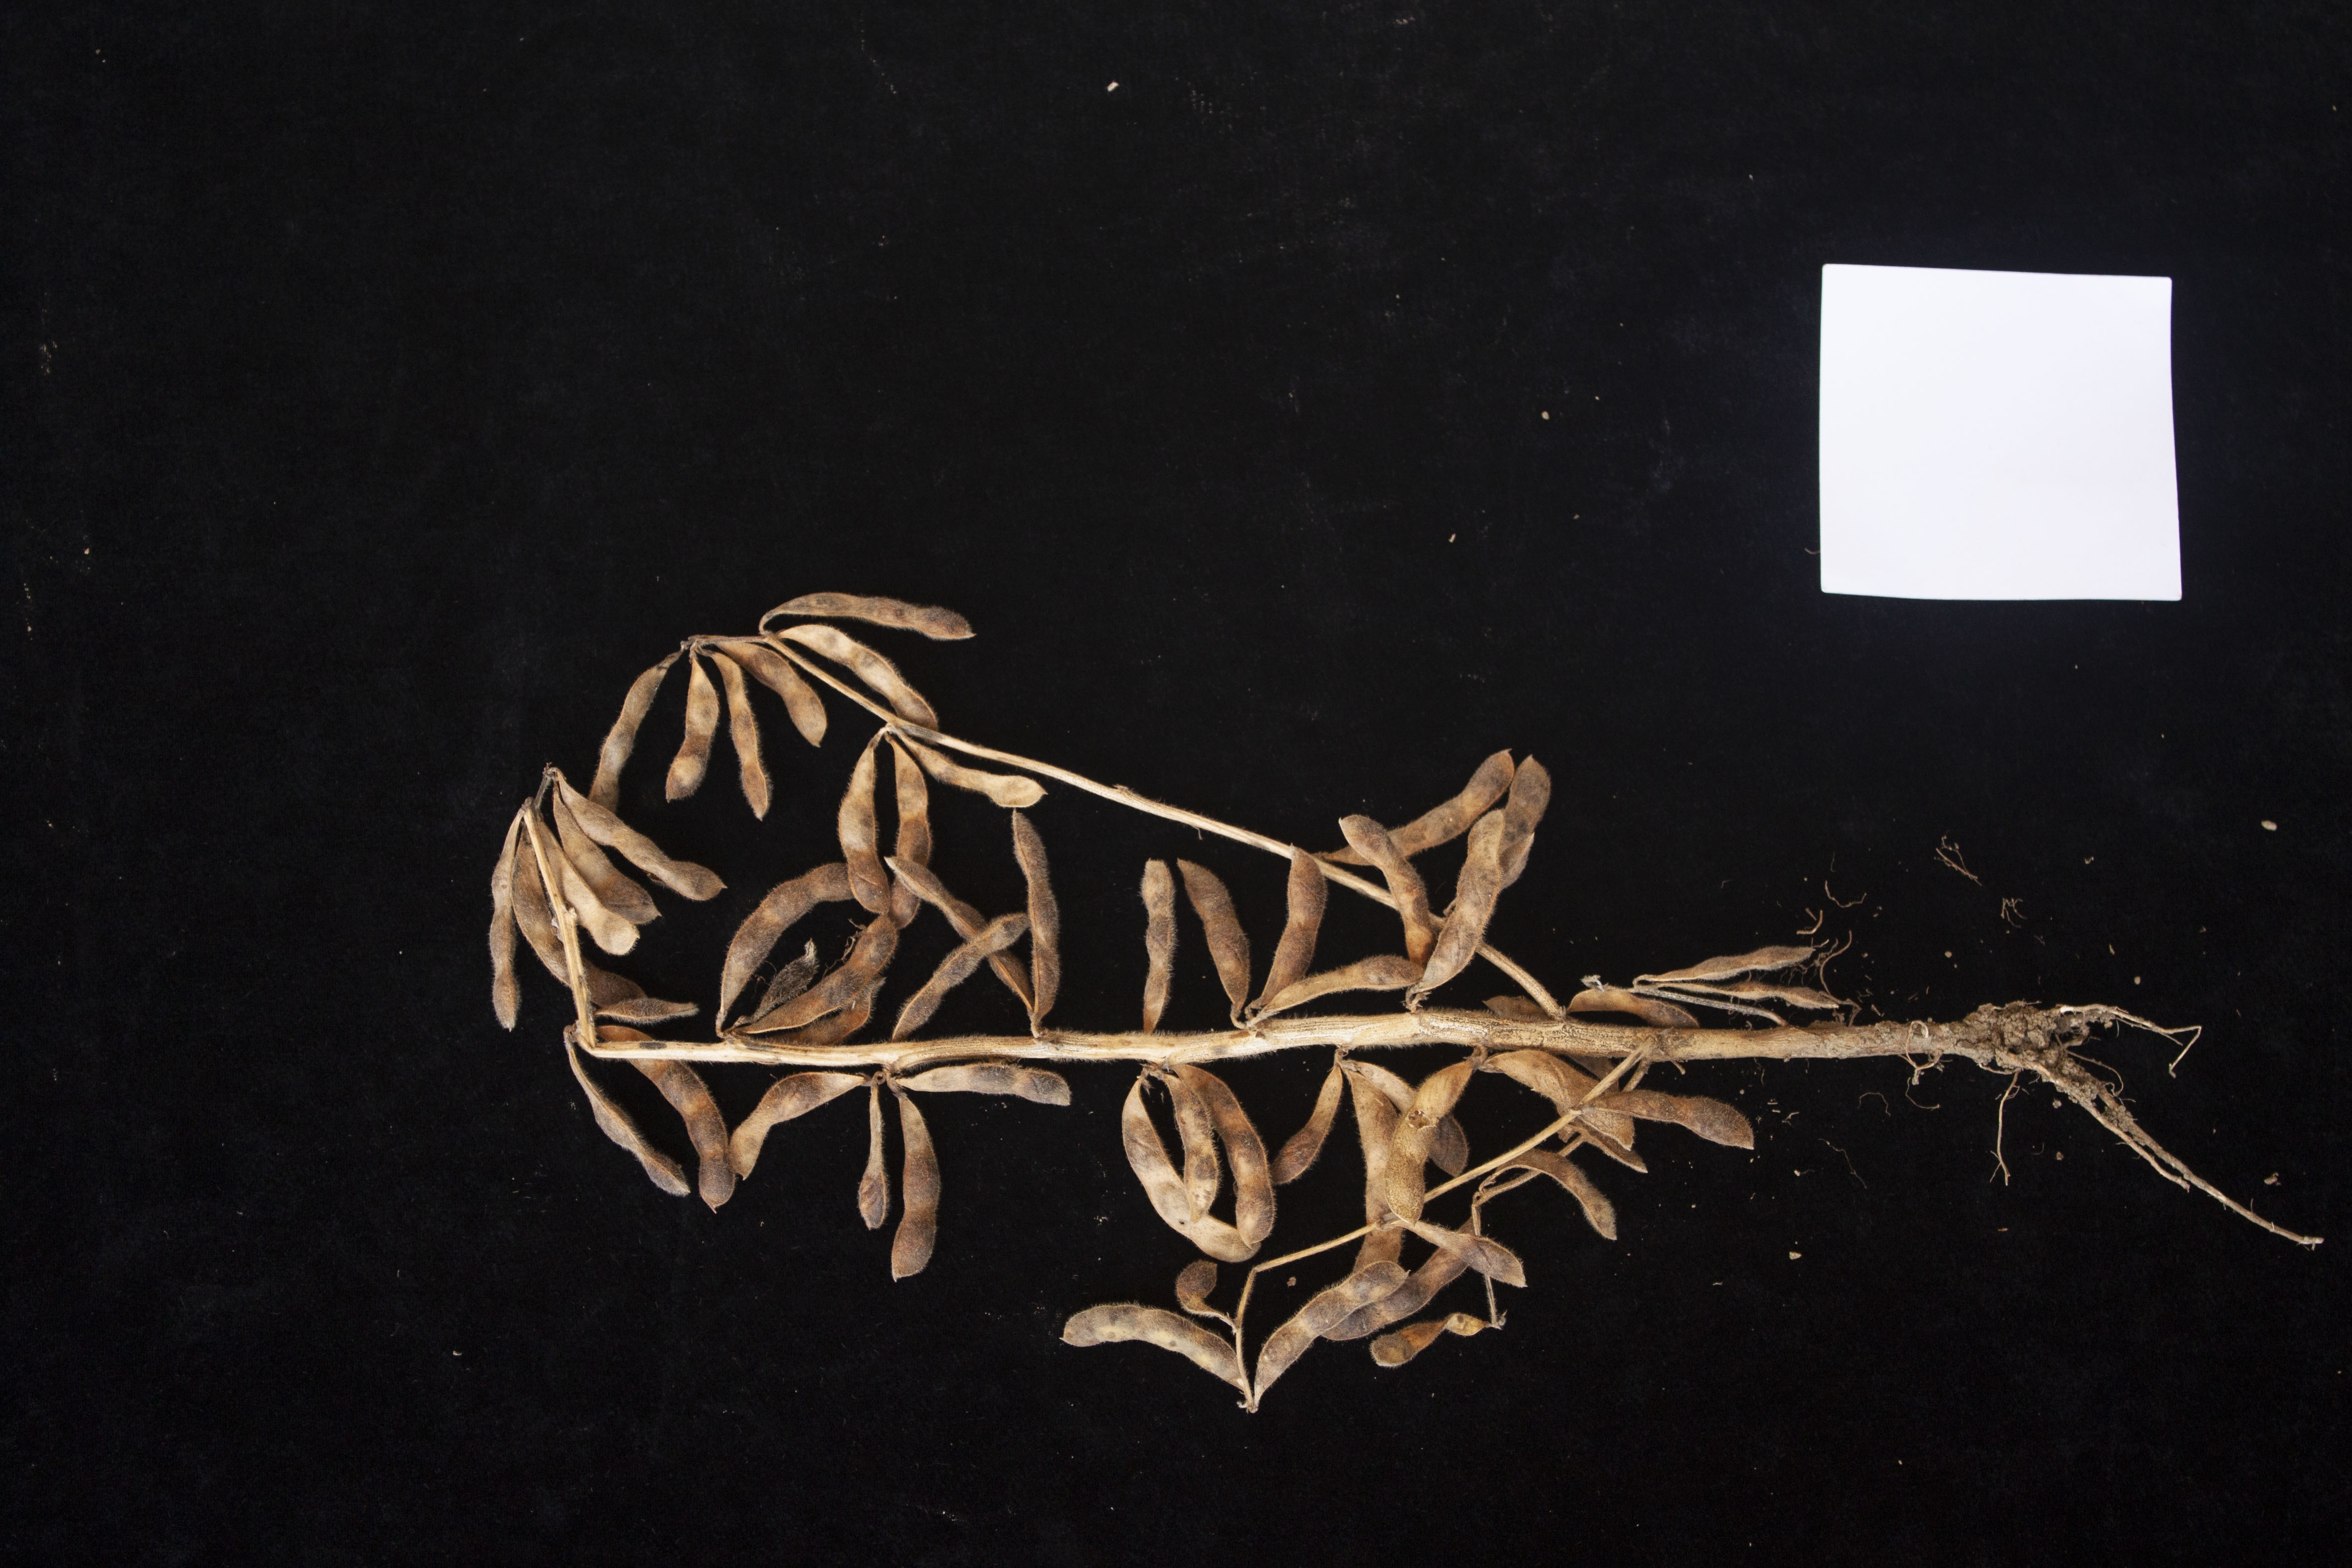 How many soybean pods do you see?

54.